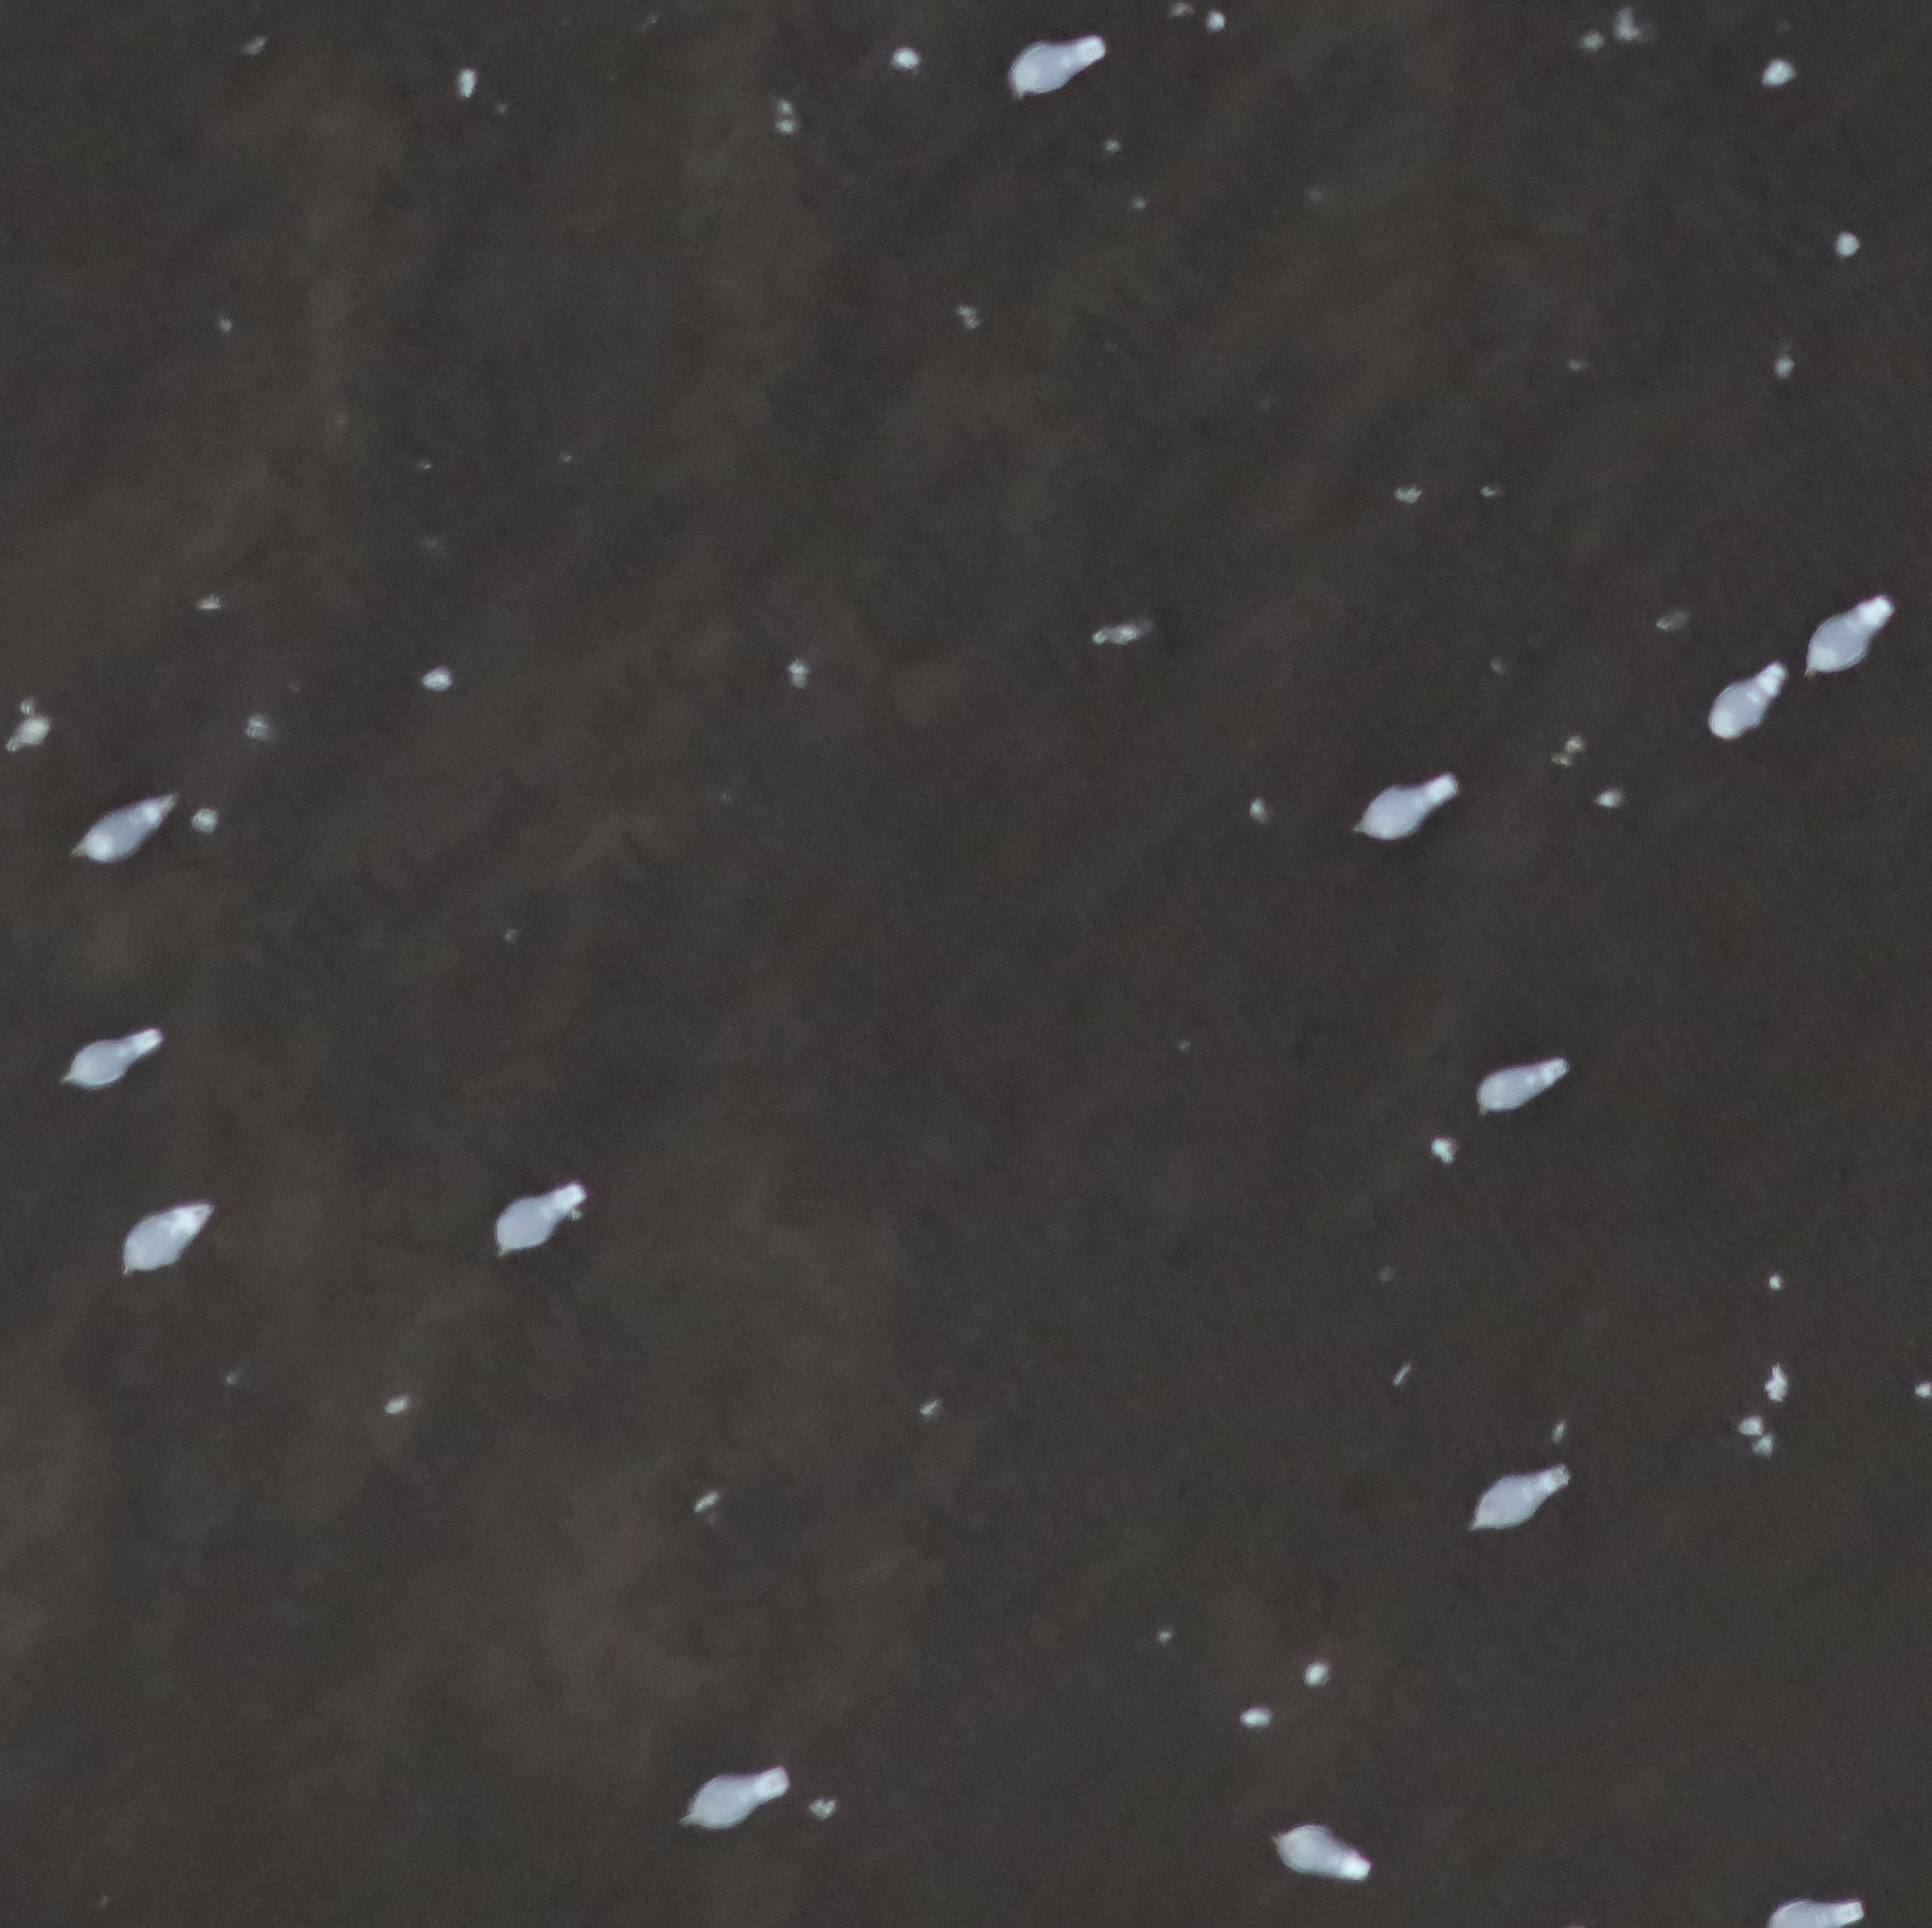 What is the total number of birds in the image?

13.